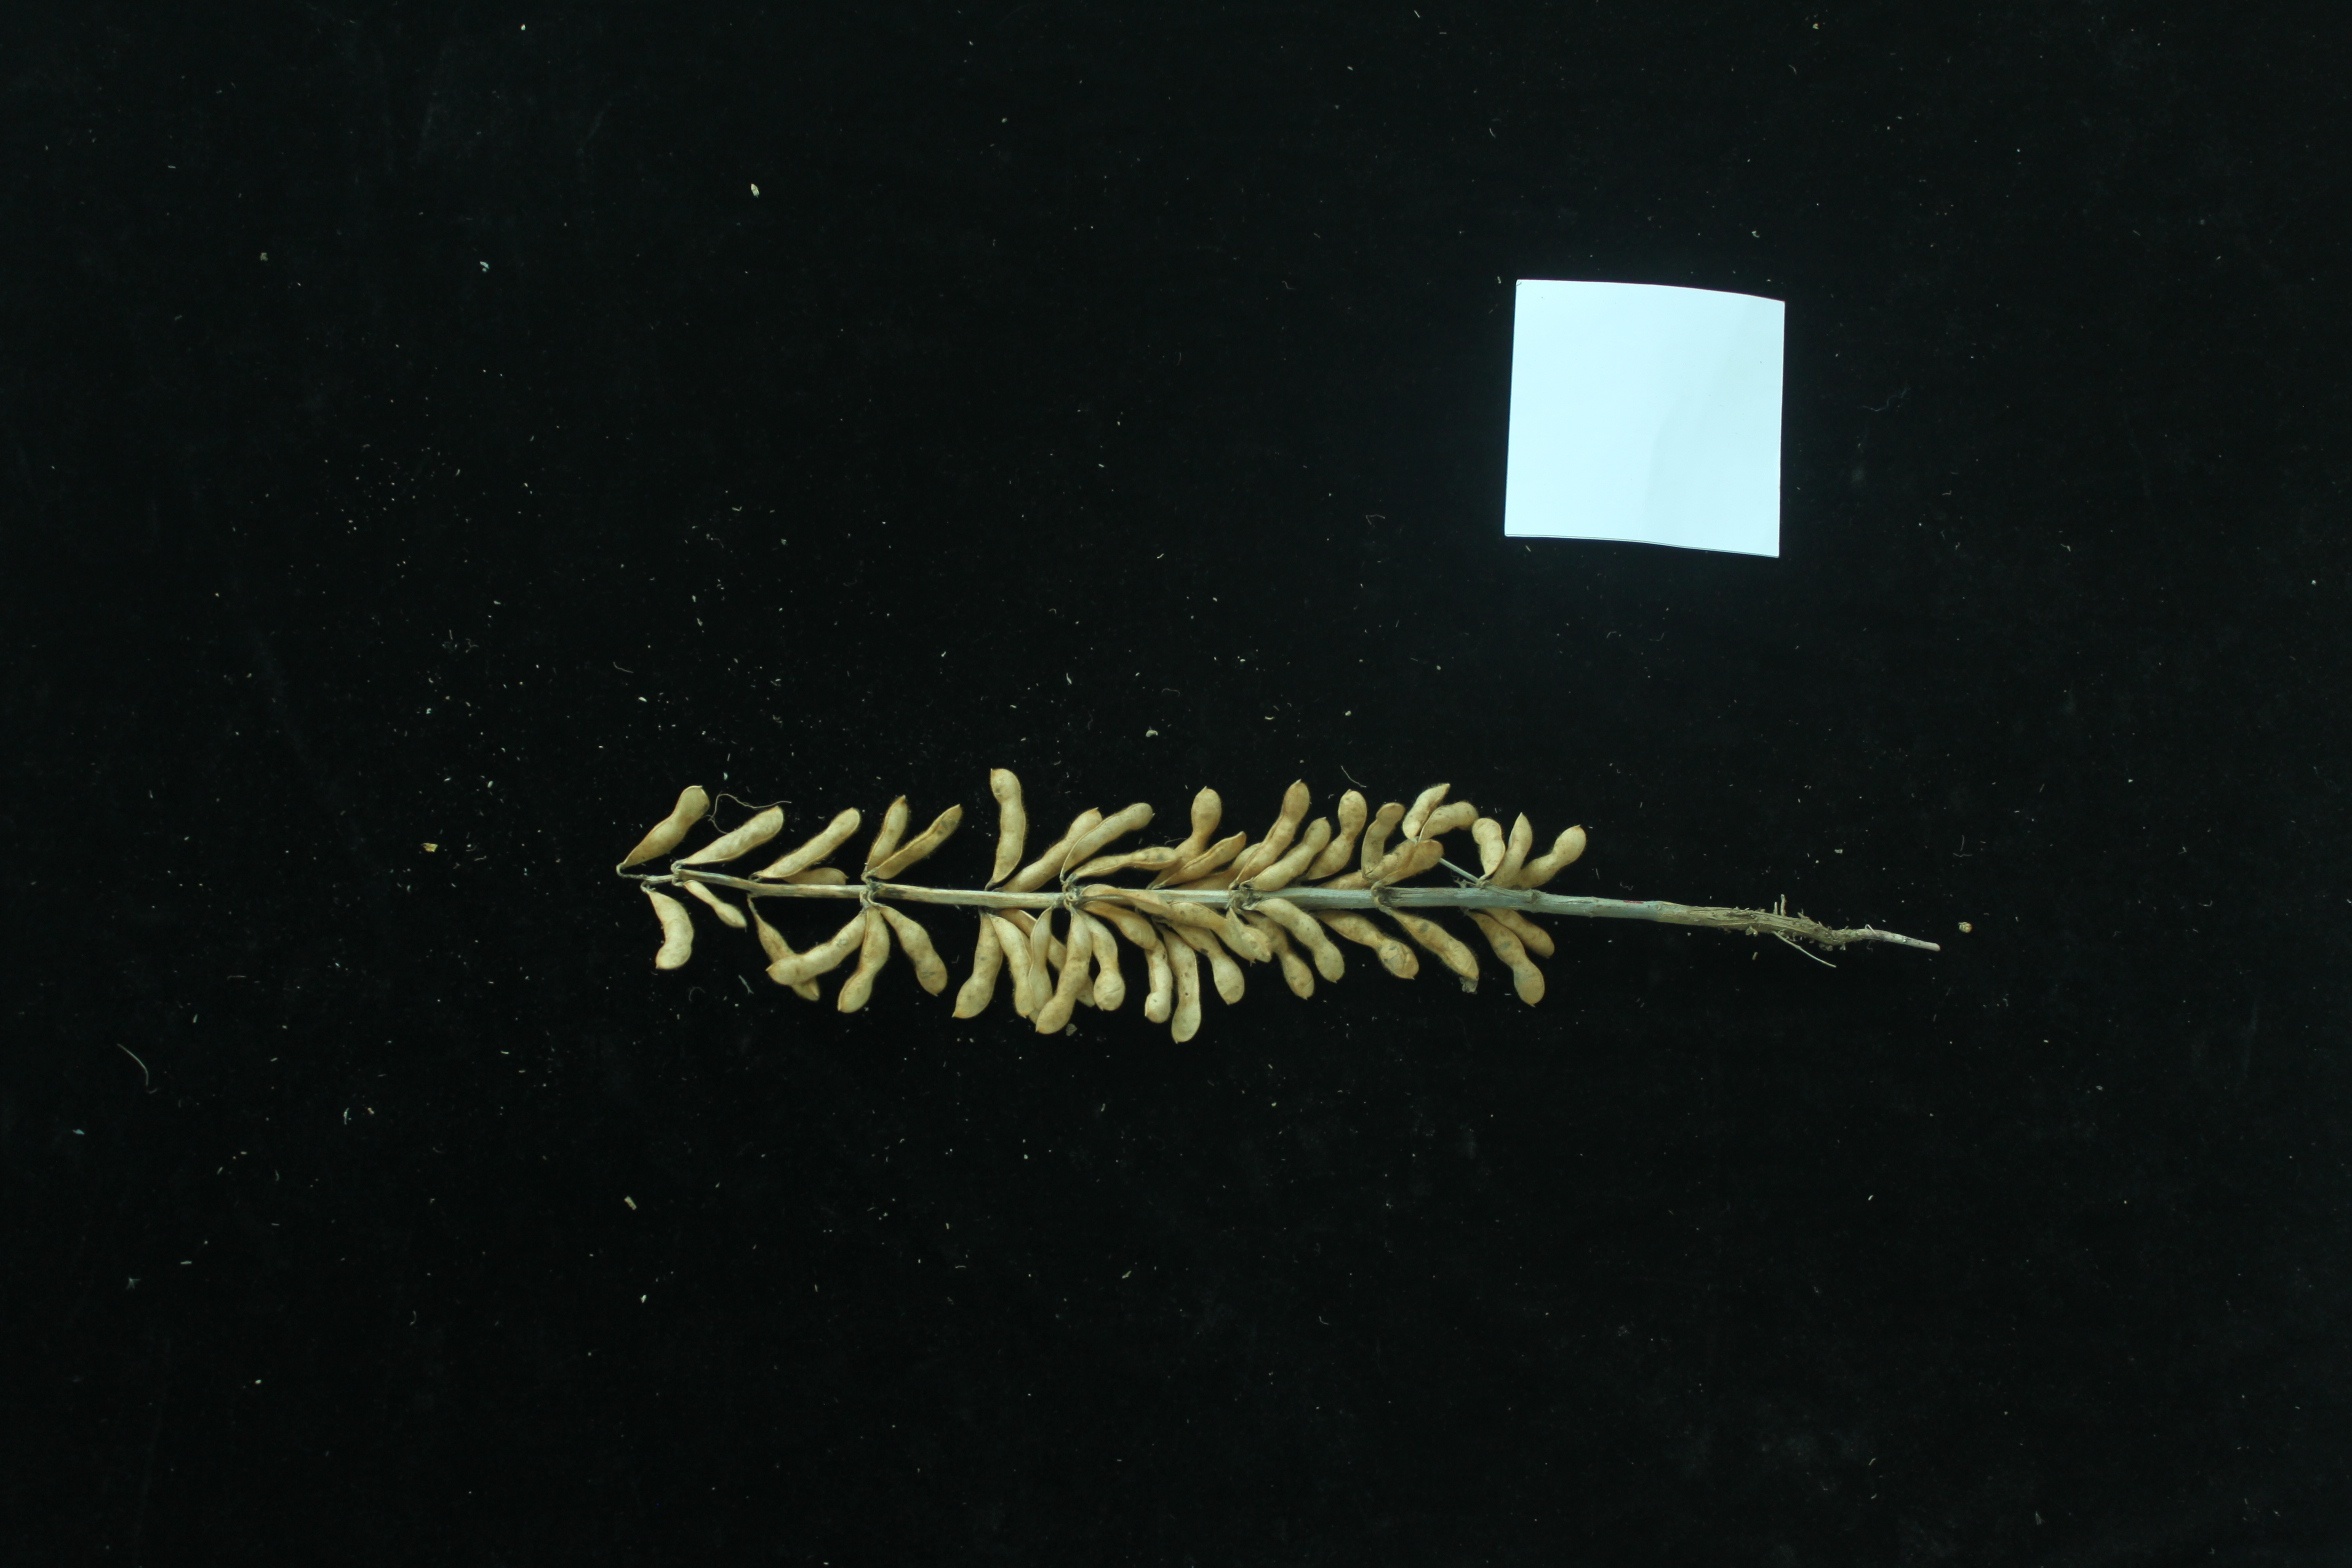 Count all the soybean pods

48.